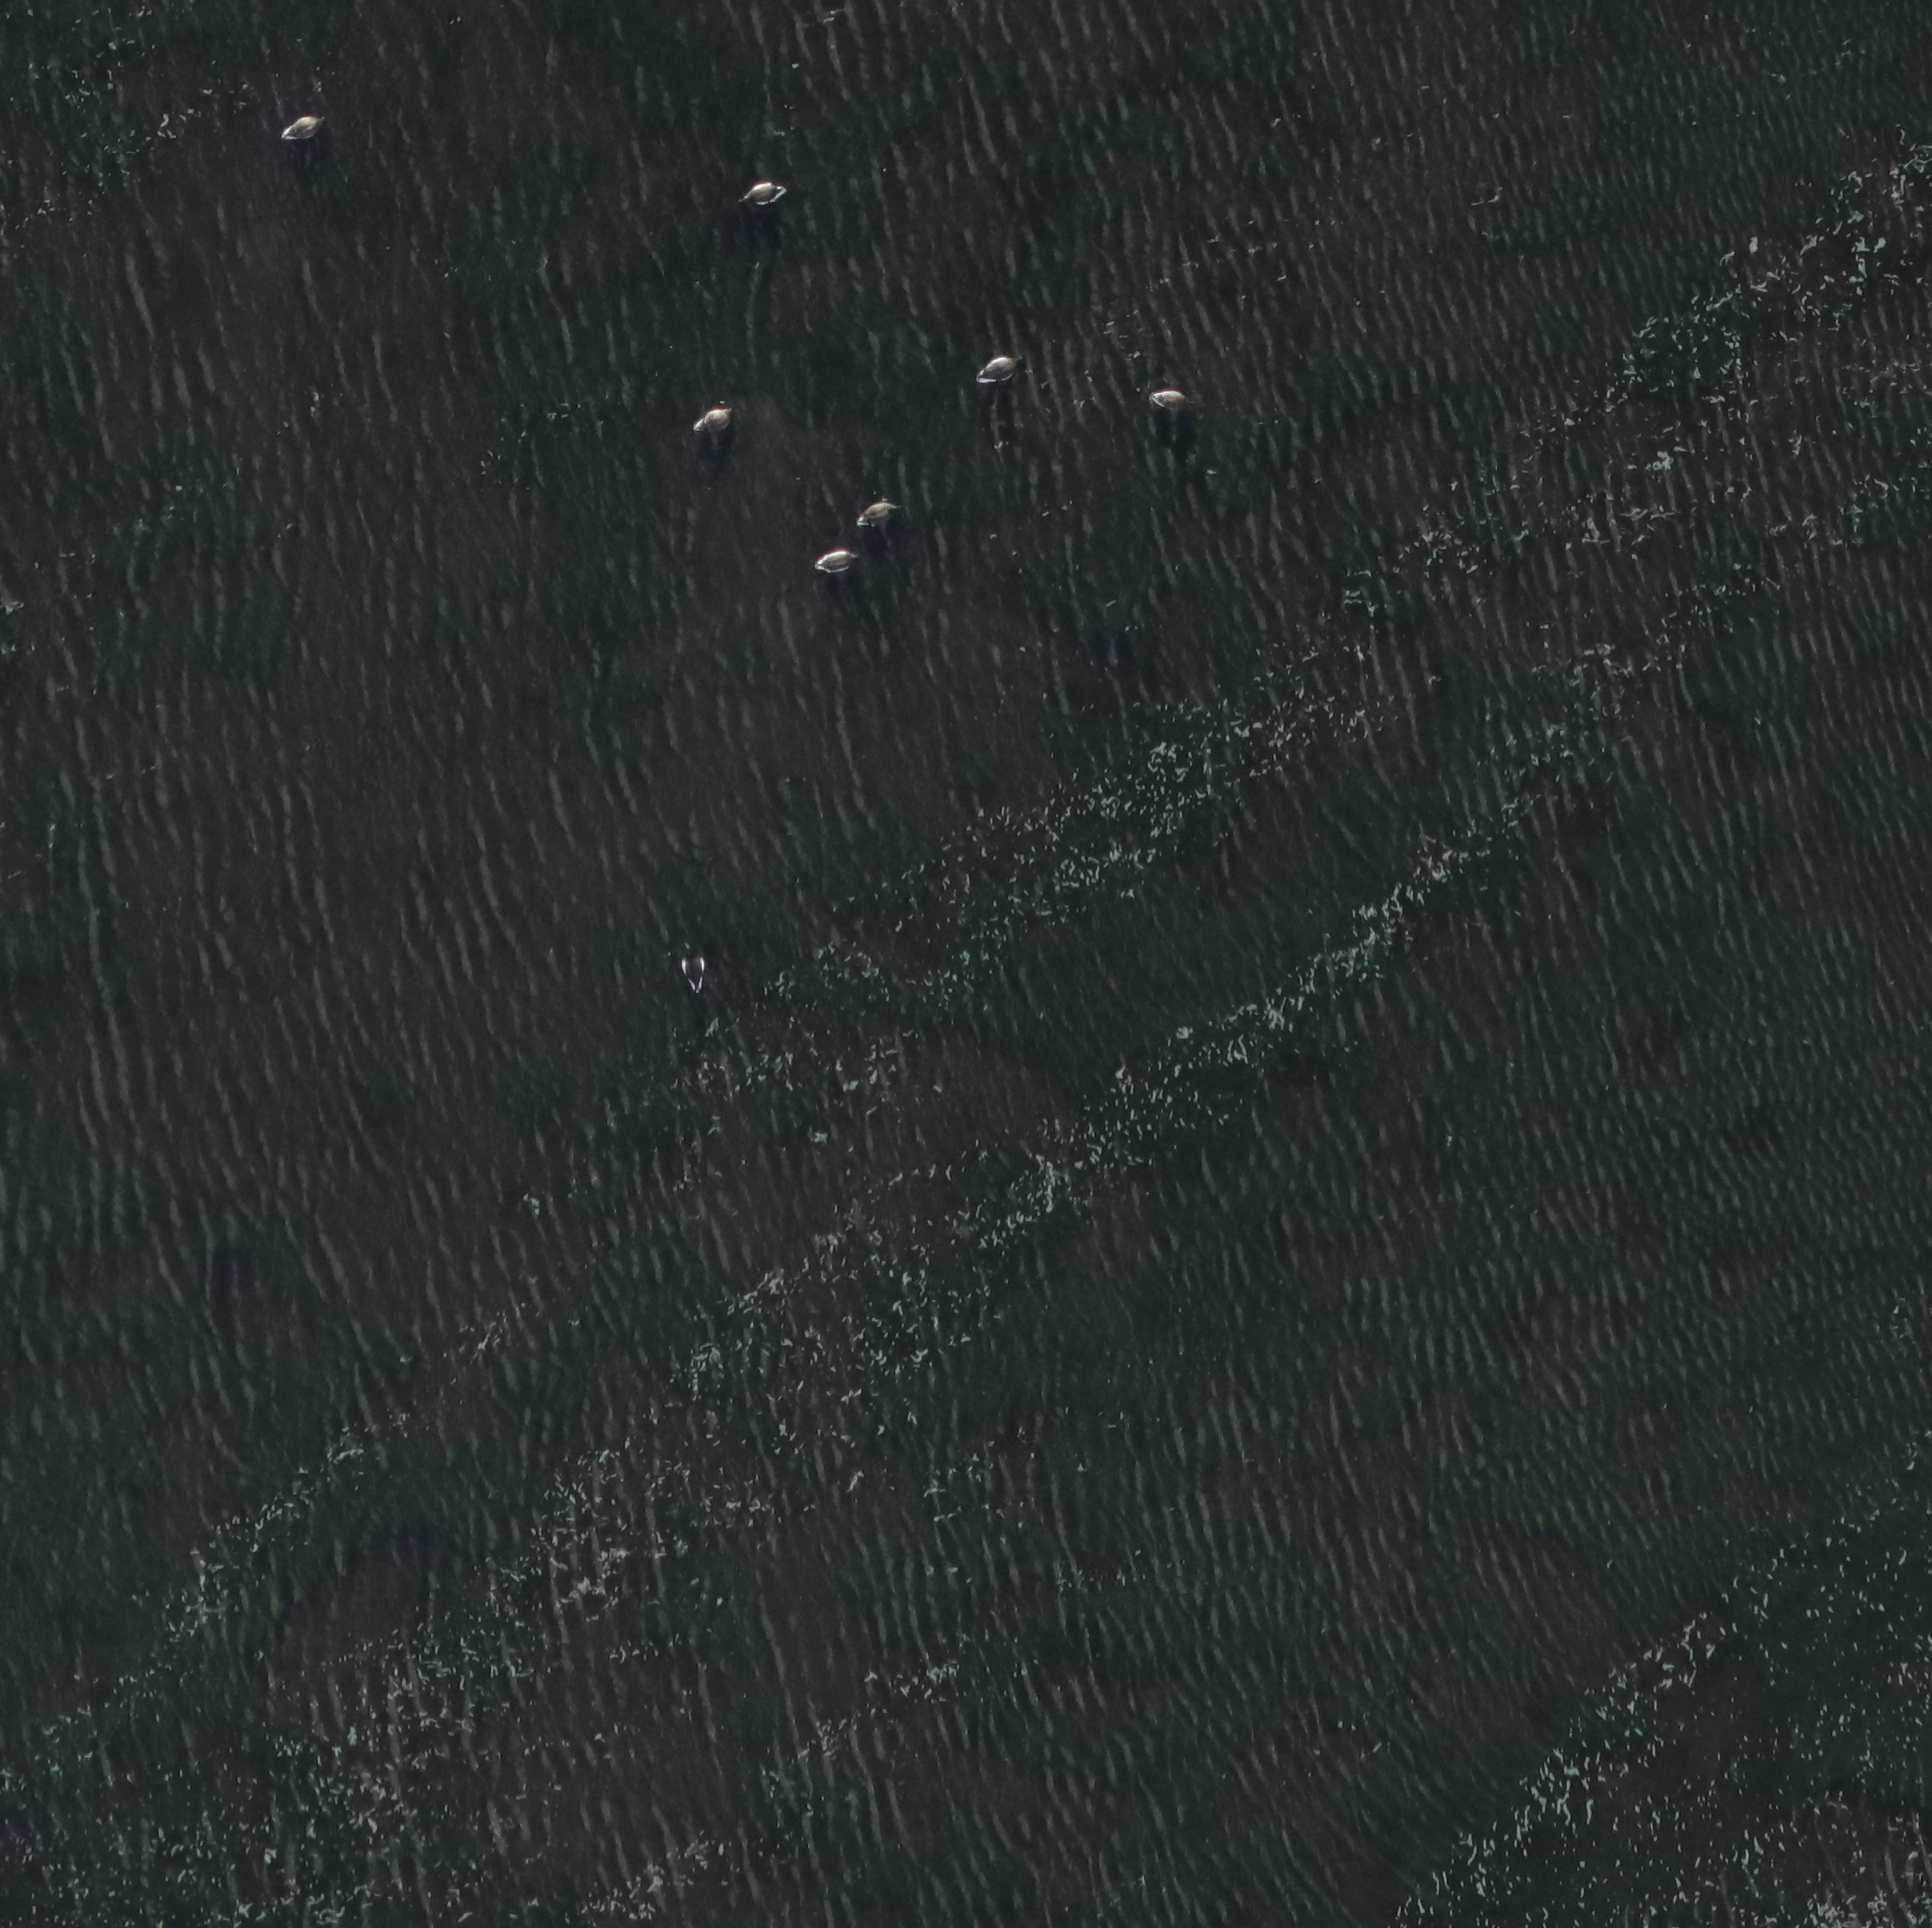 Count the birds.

8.